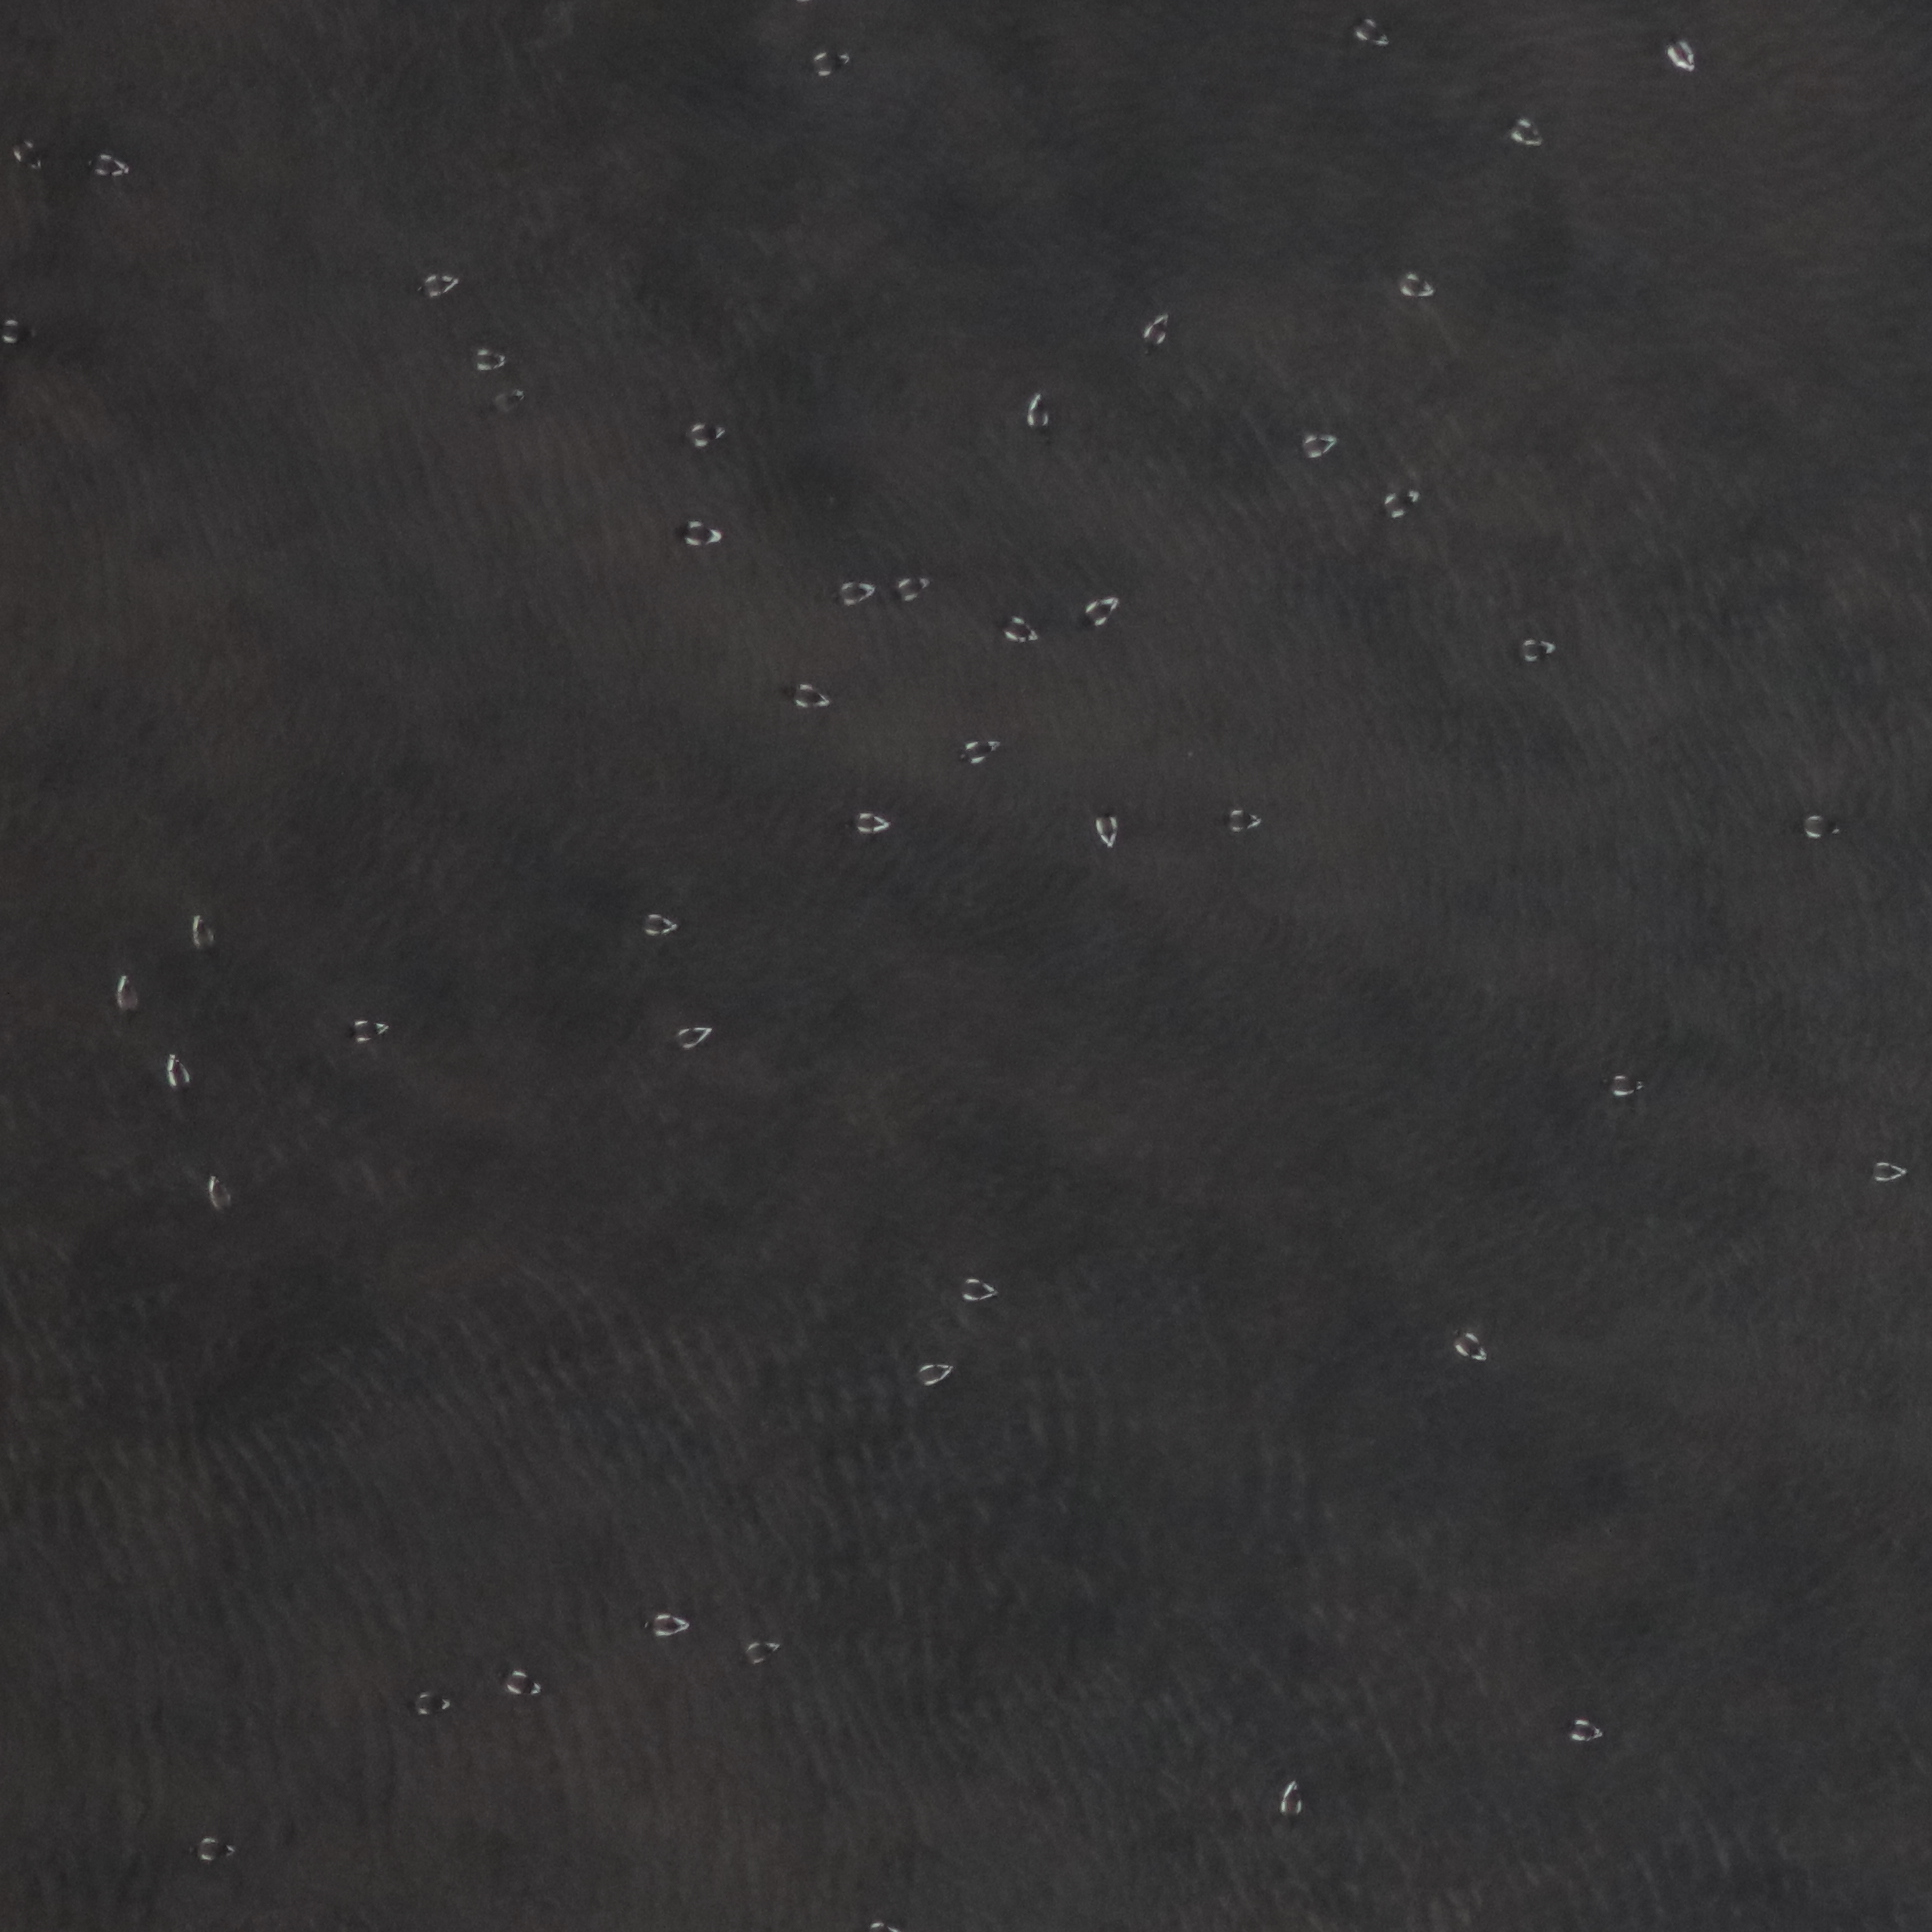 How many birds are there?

48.